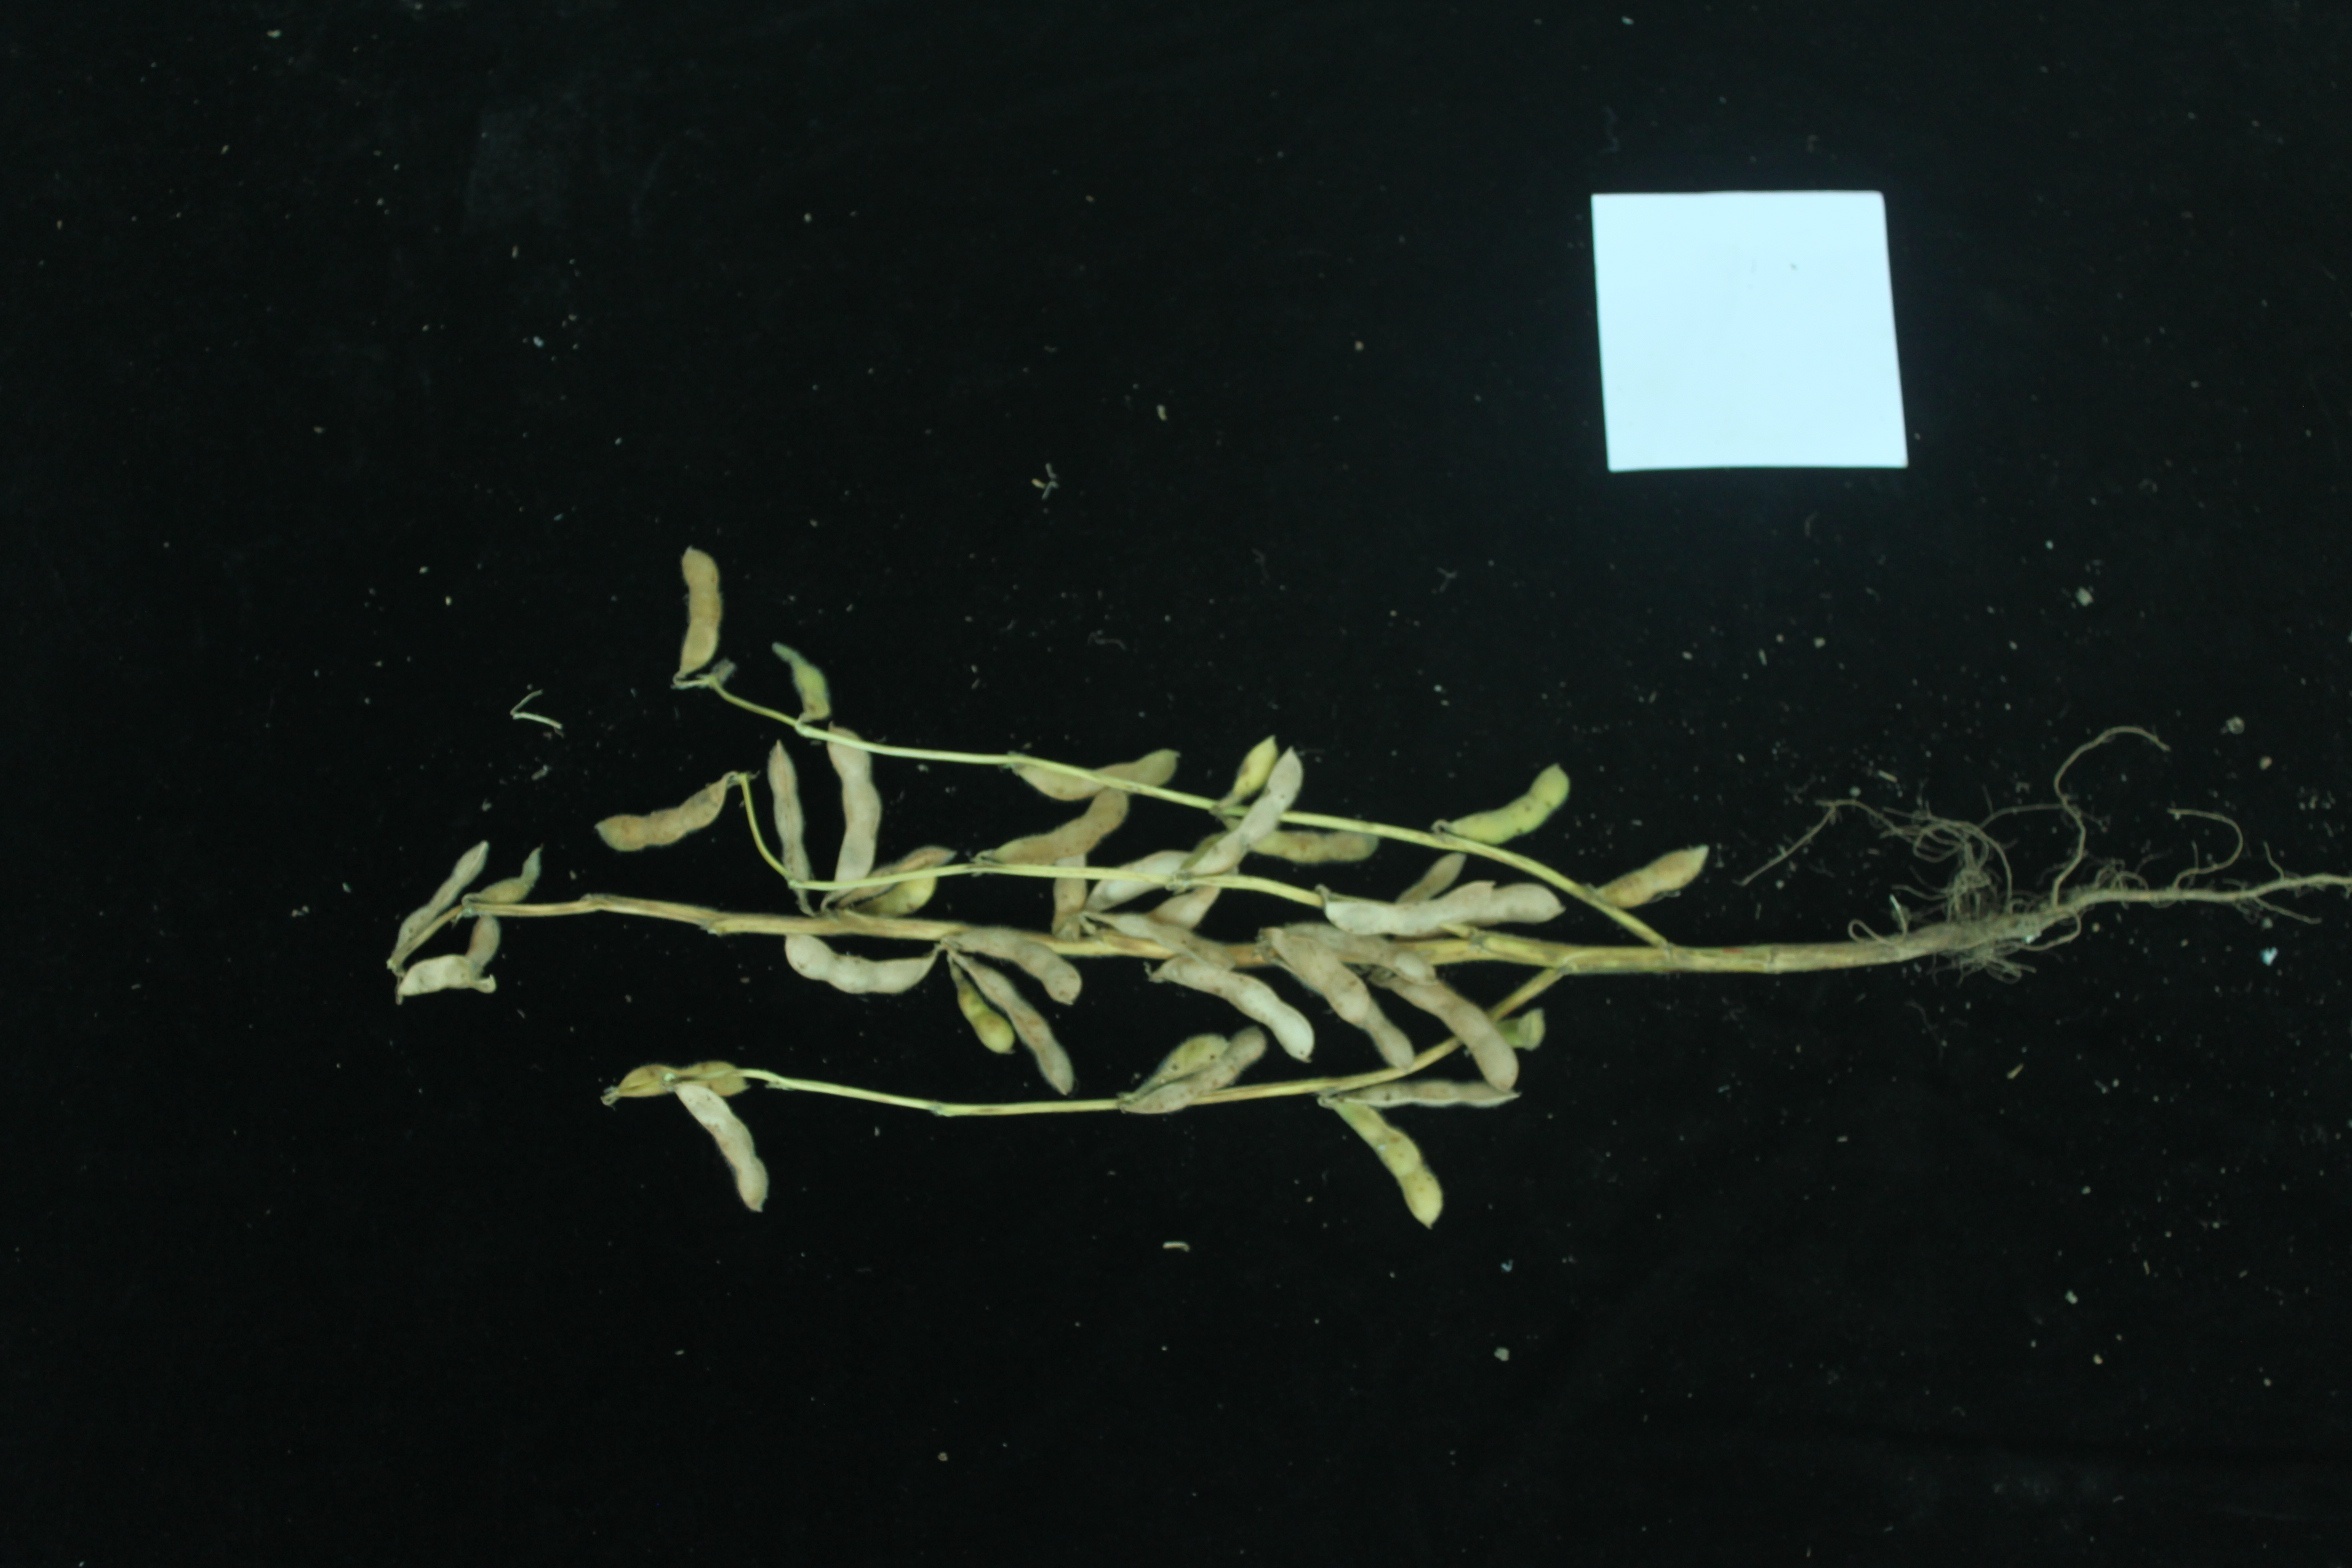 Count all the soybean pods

39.